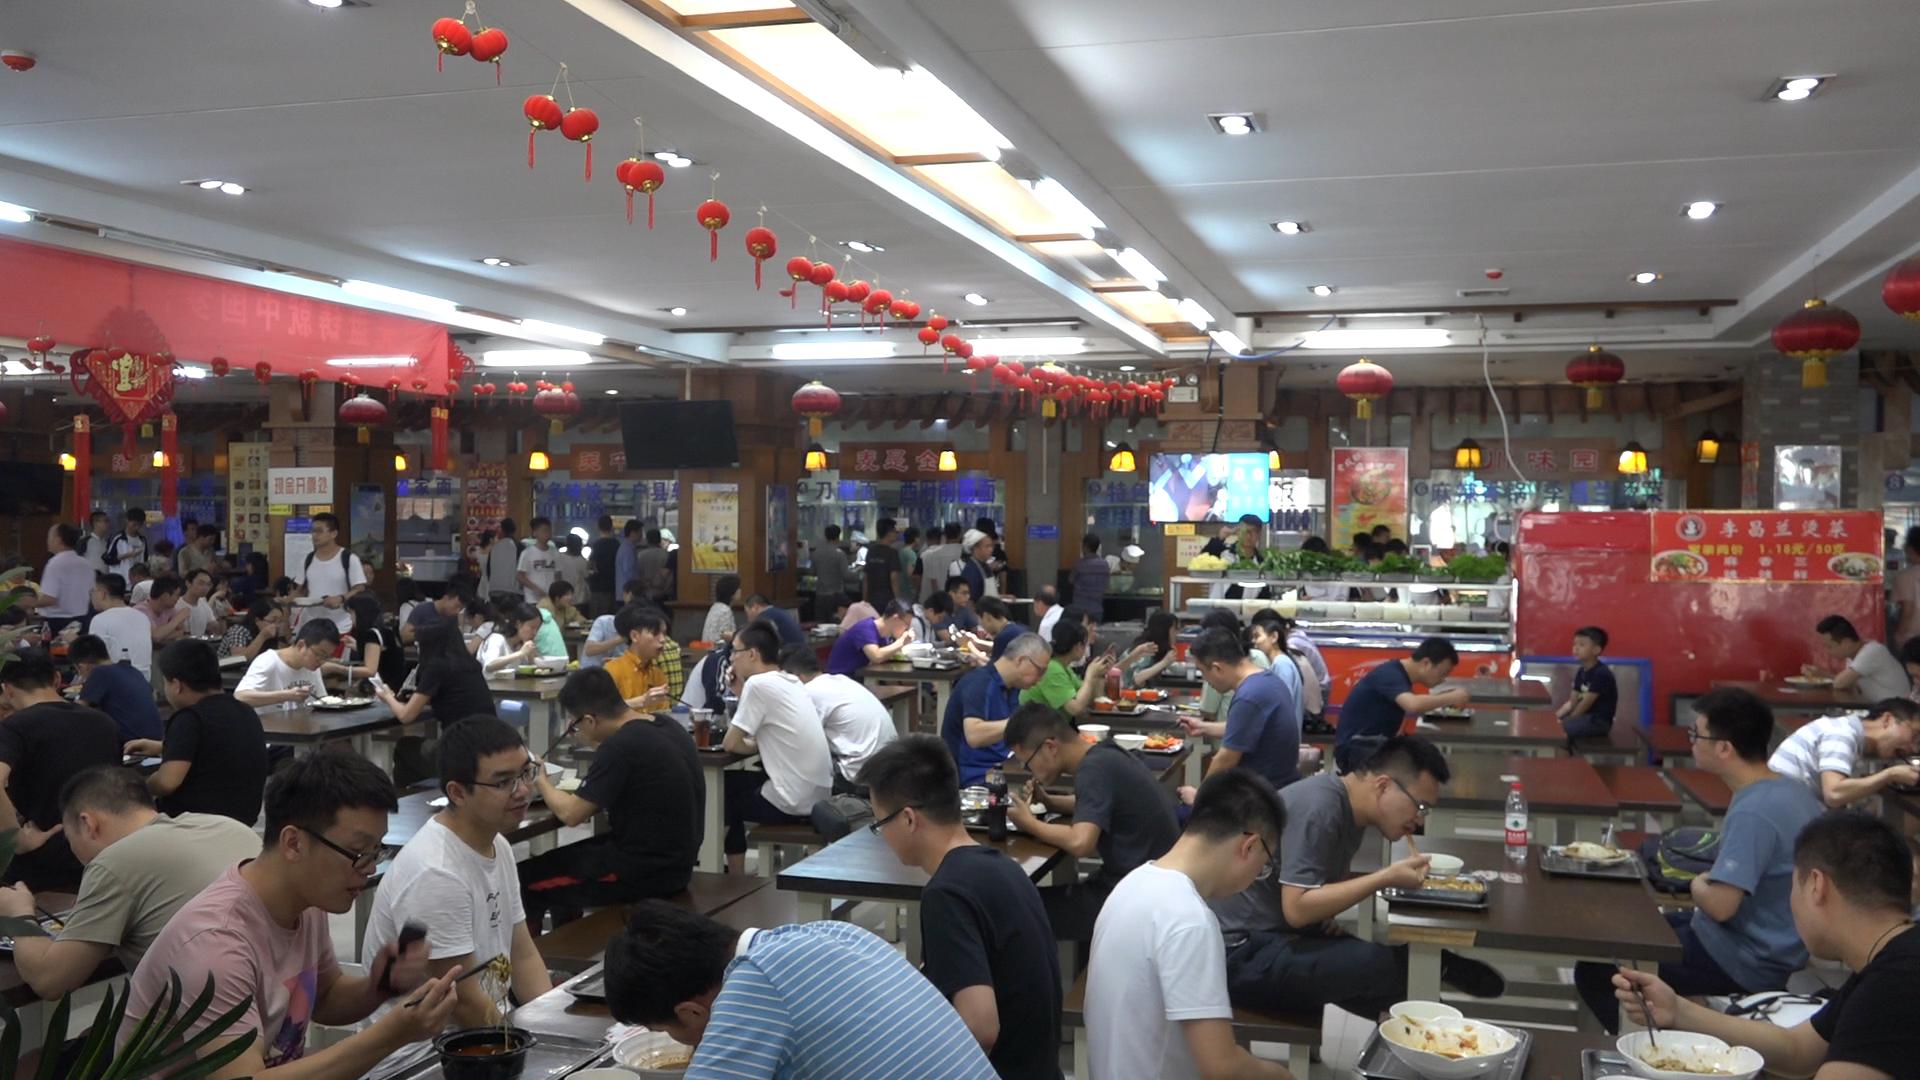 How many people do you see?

93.